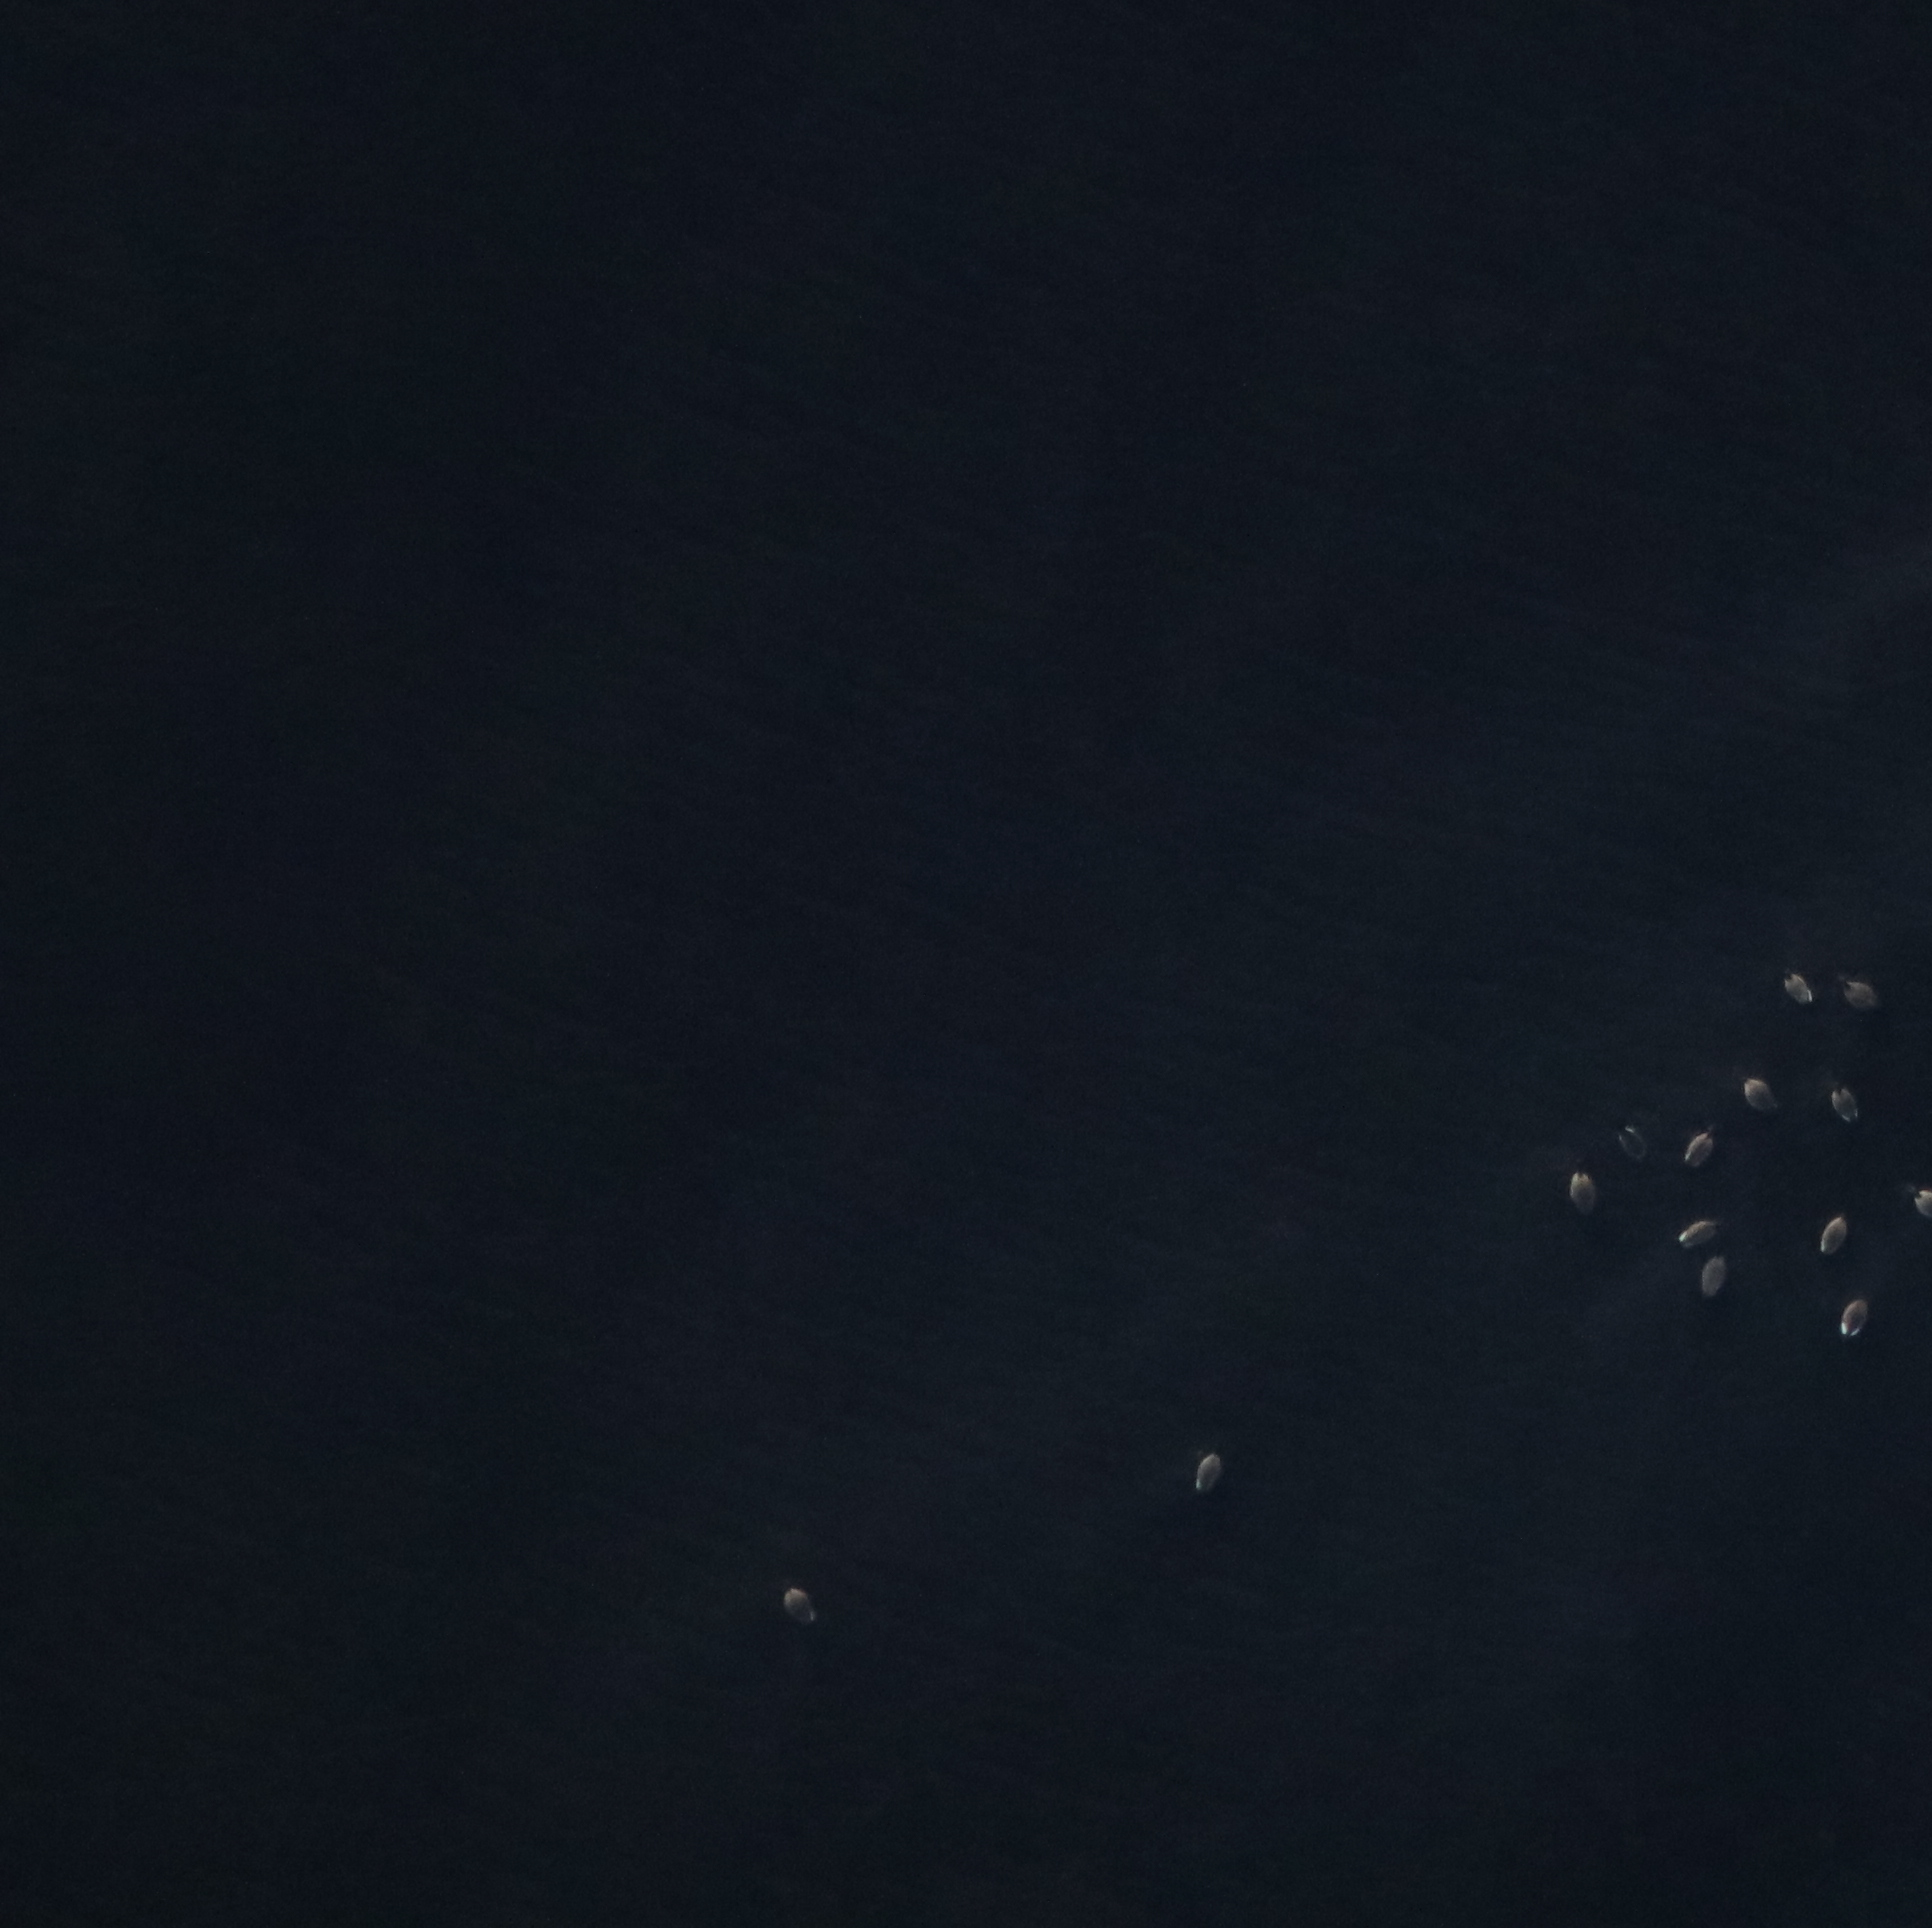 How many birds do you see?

14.